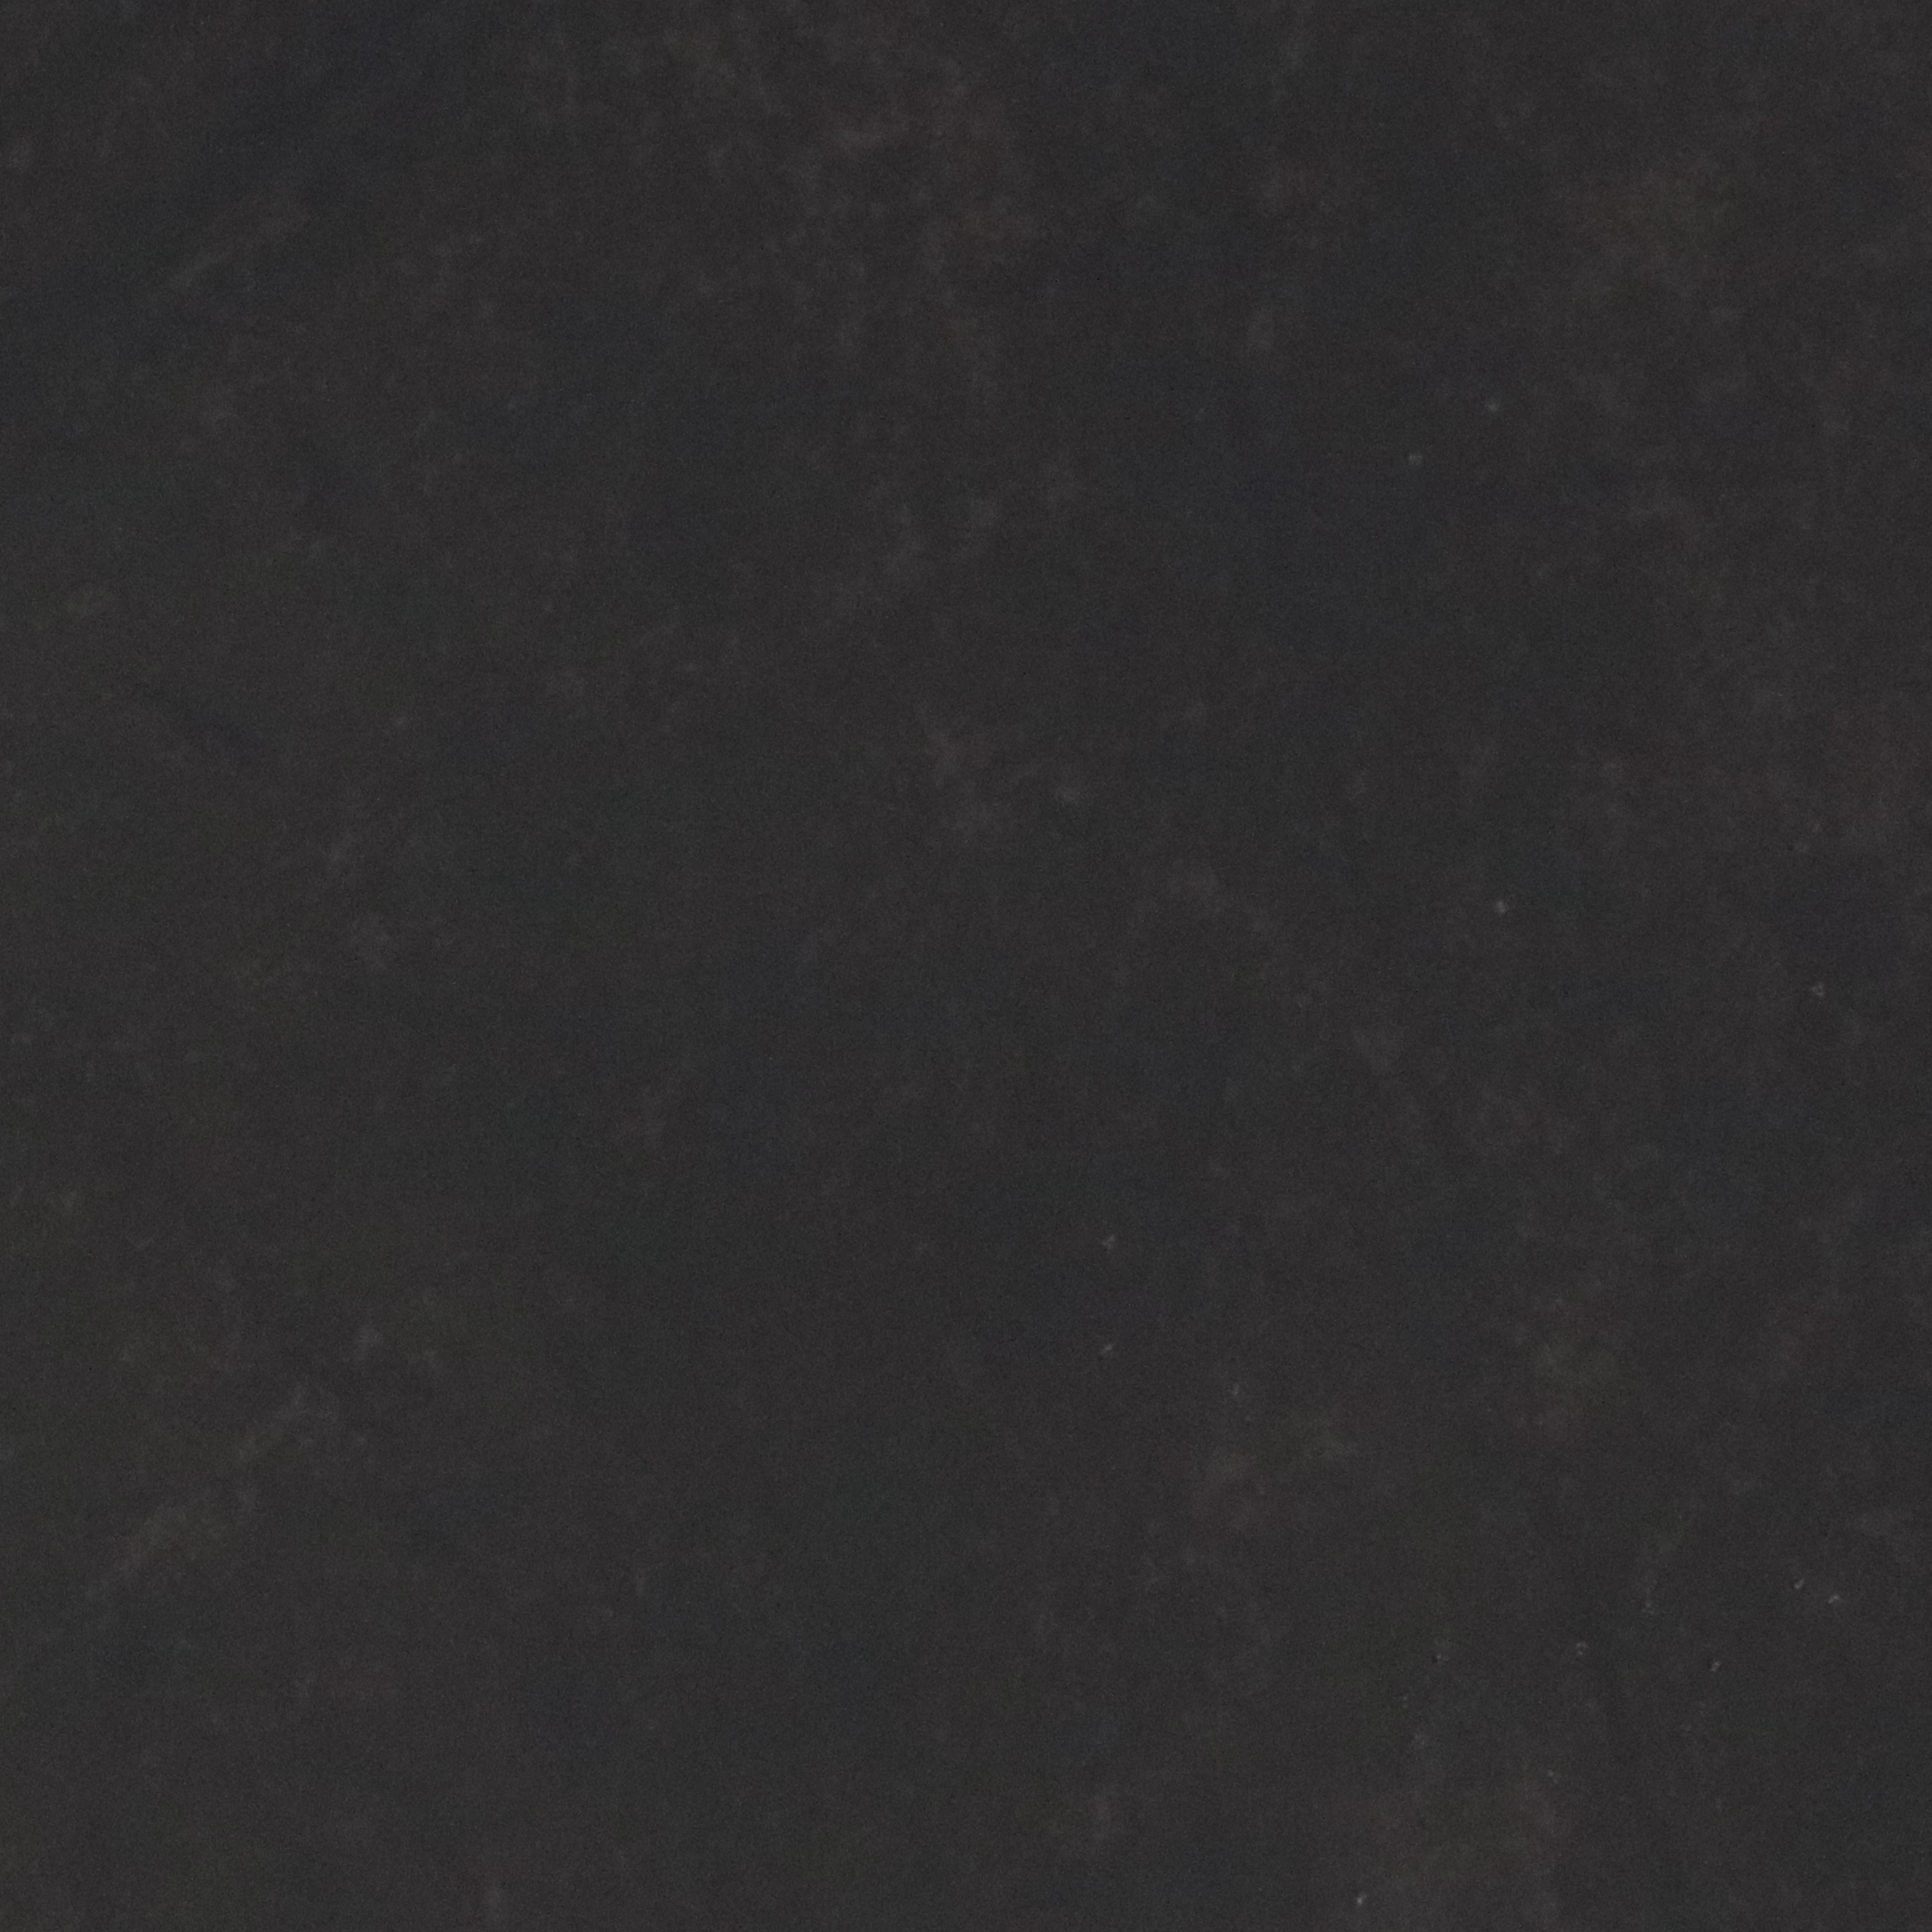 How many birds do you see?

12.